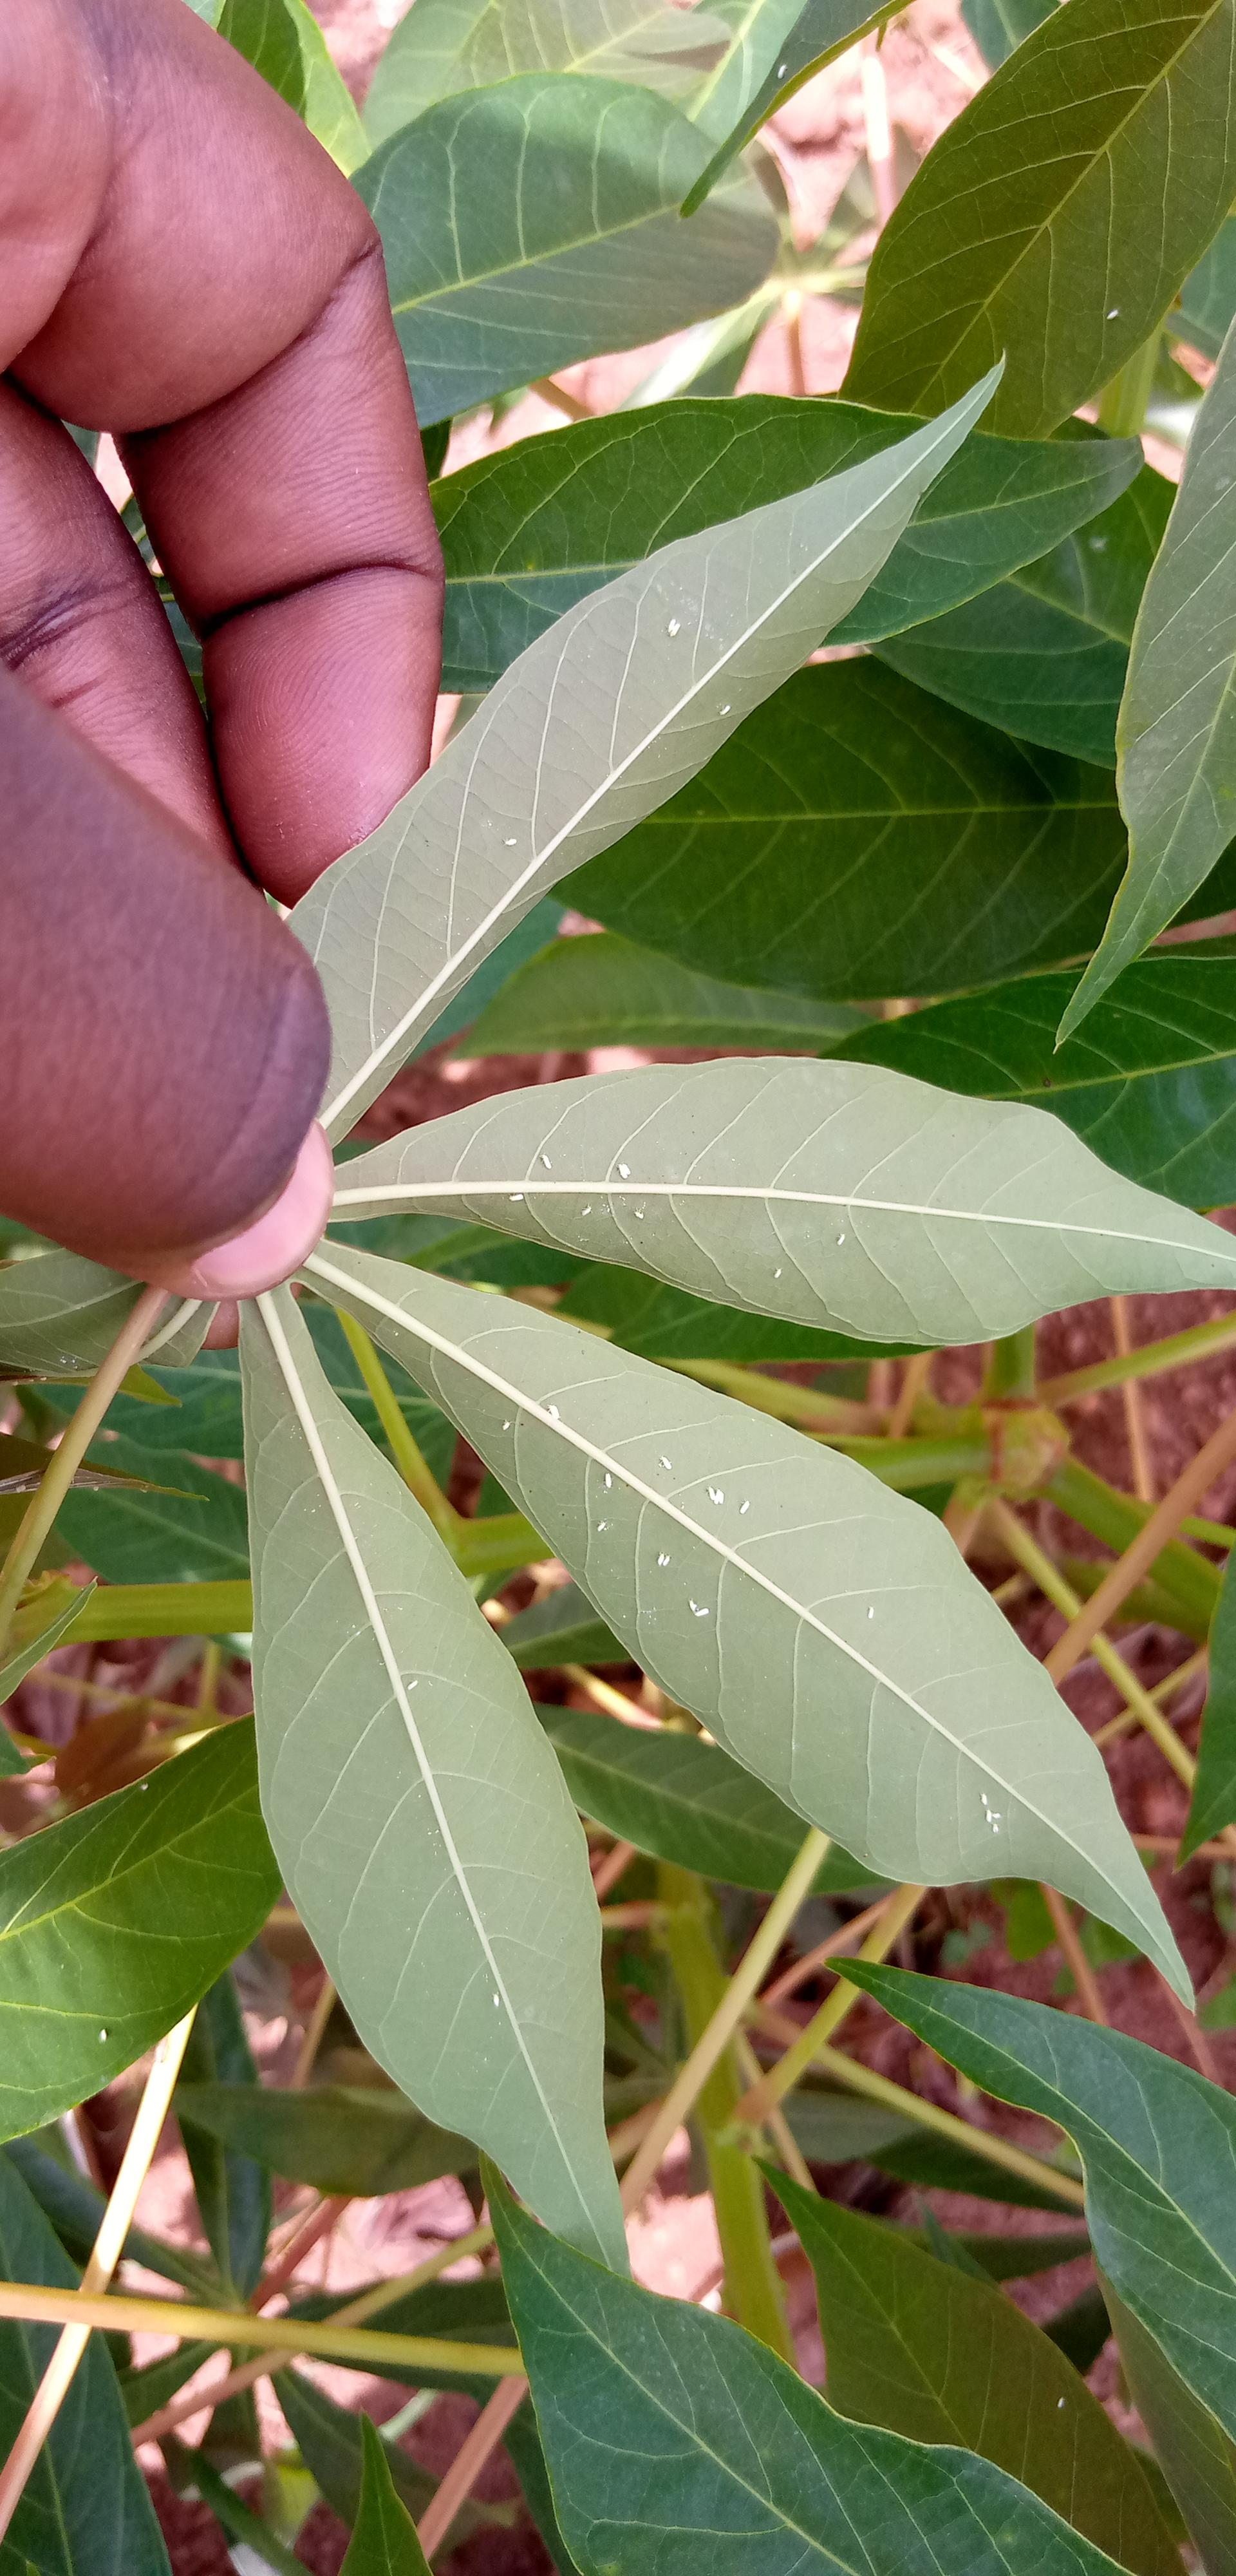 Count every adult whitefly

38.